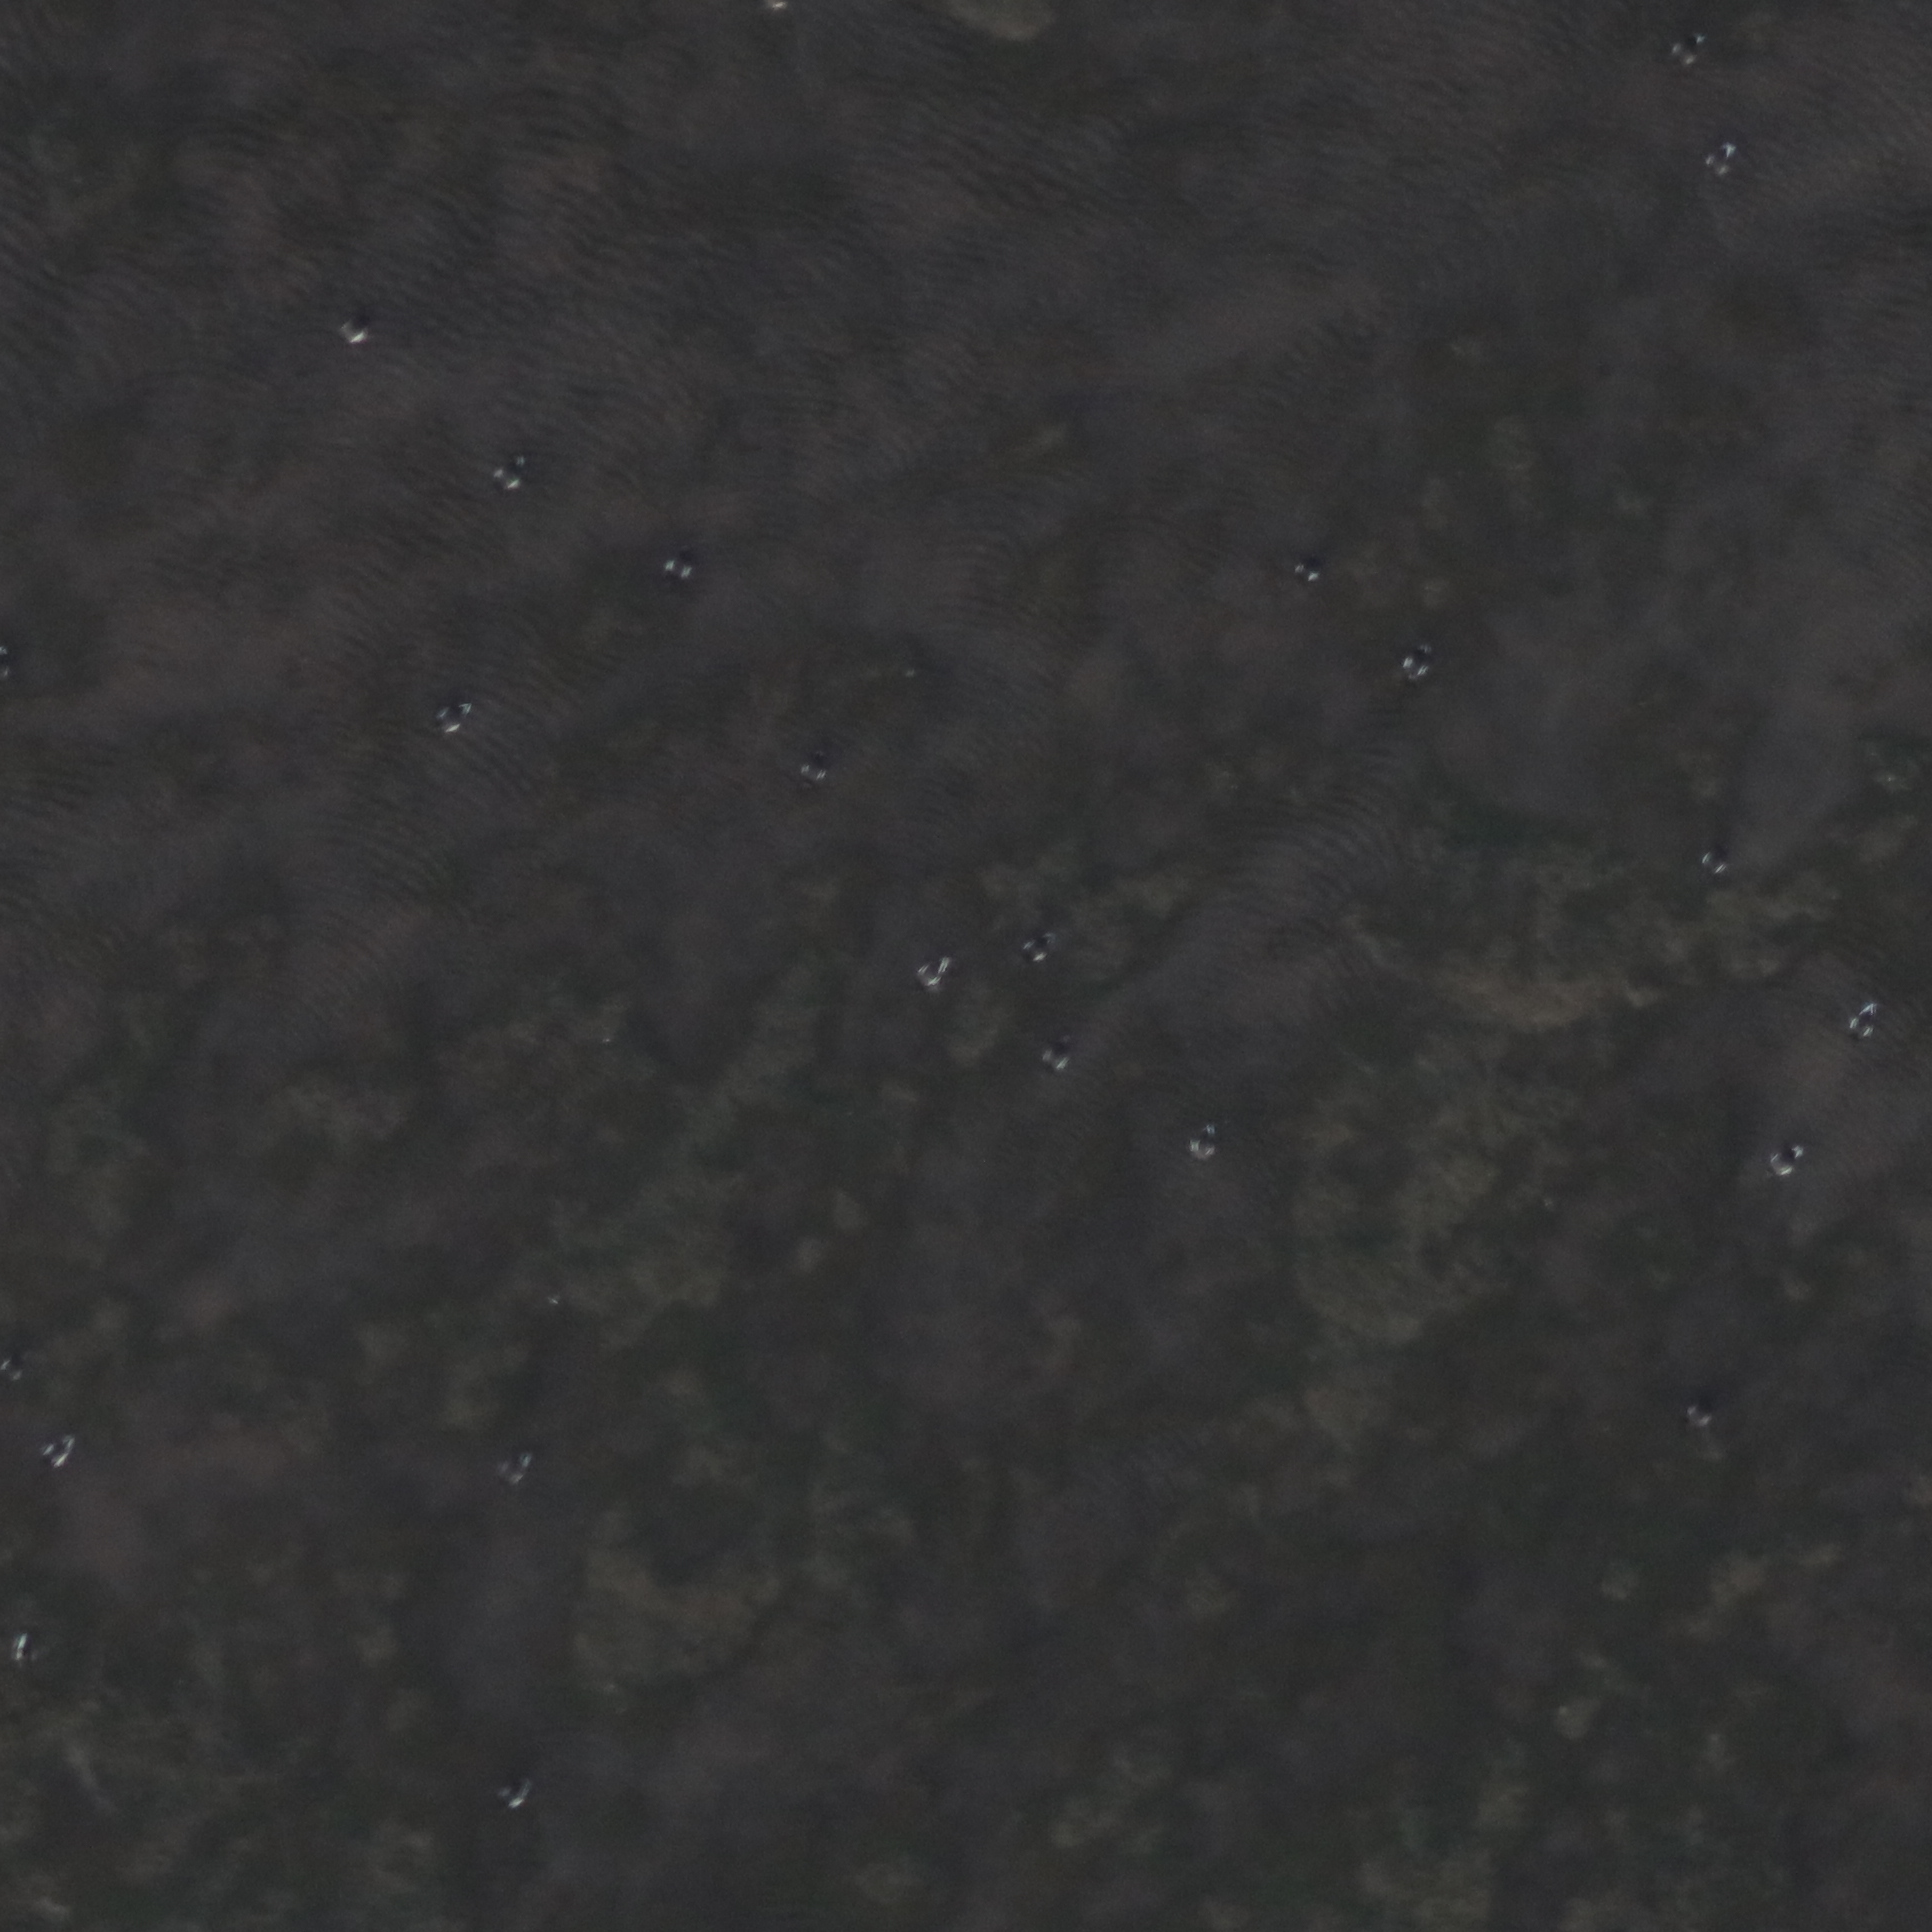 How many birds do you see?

21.